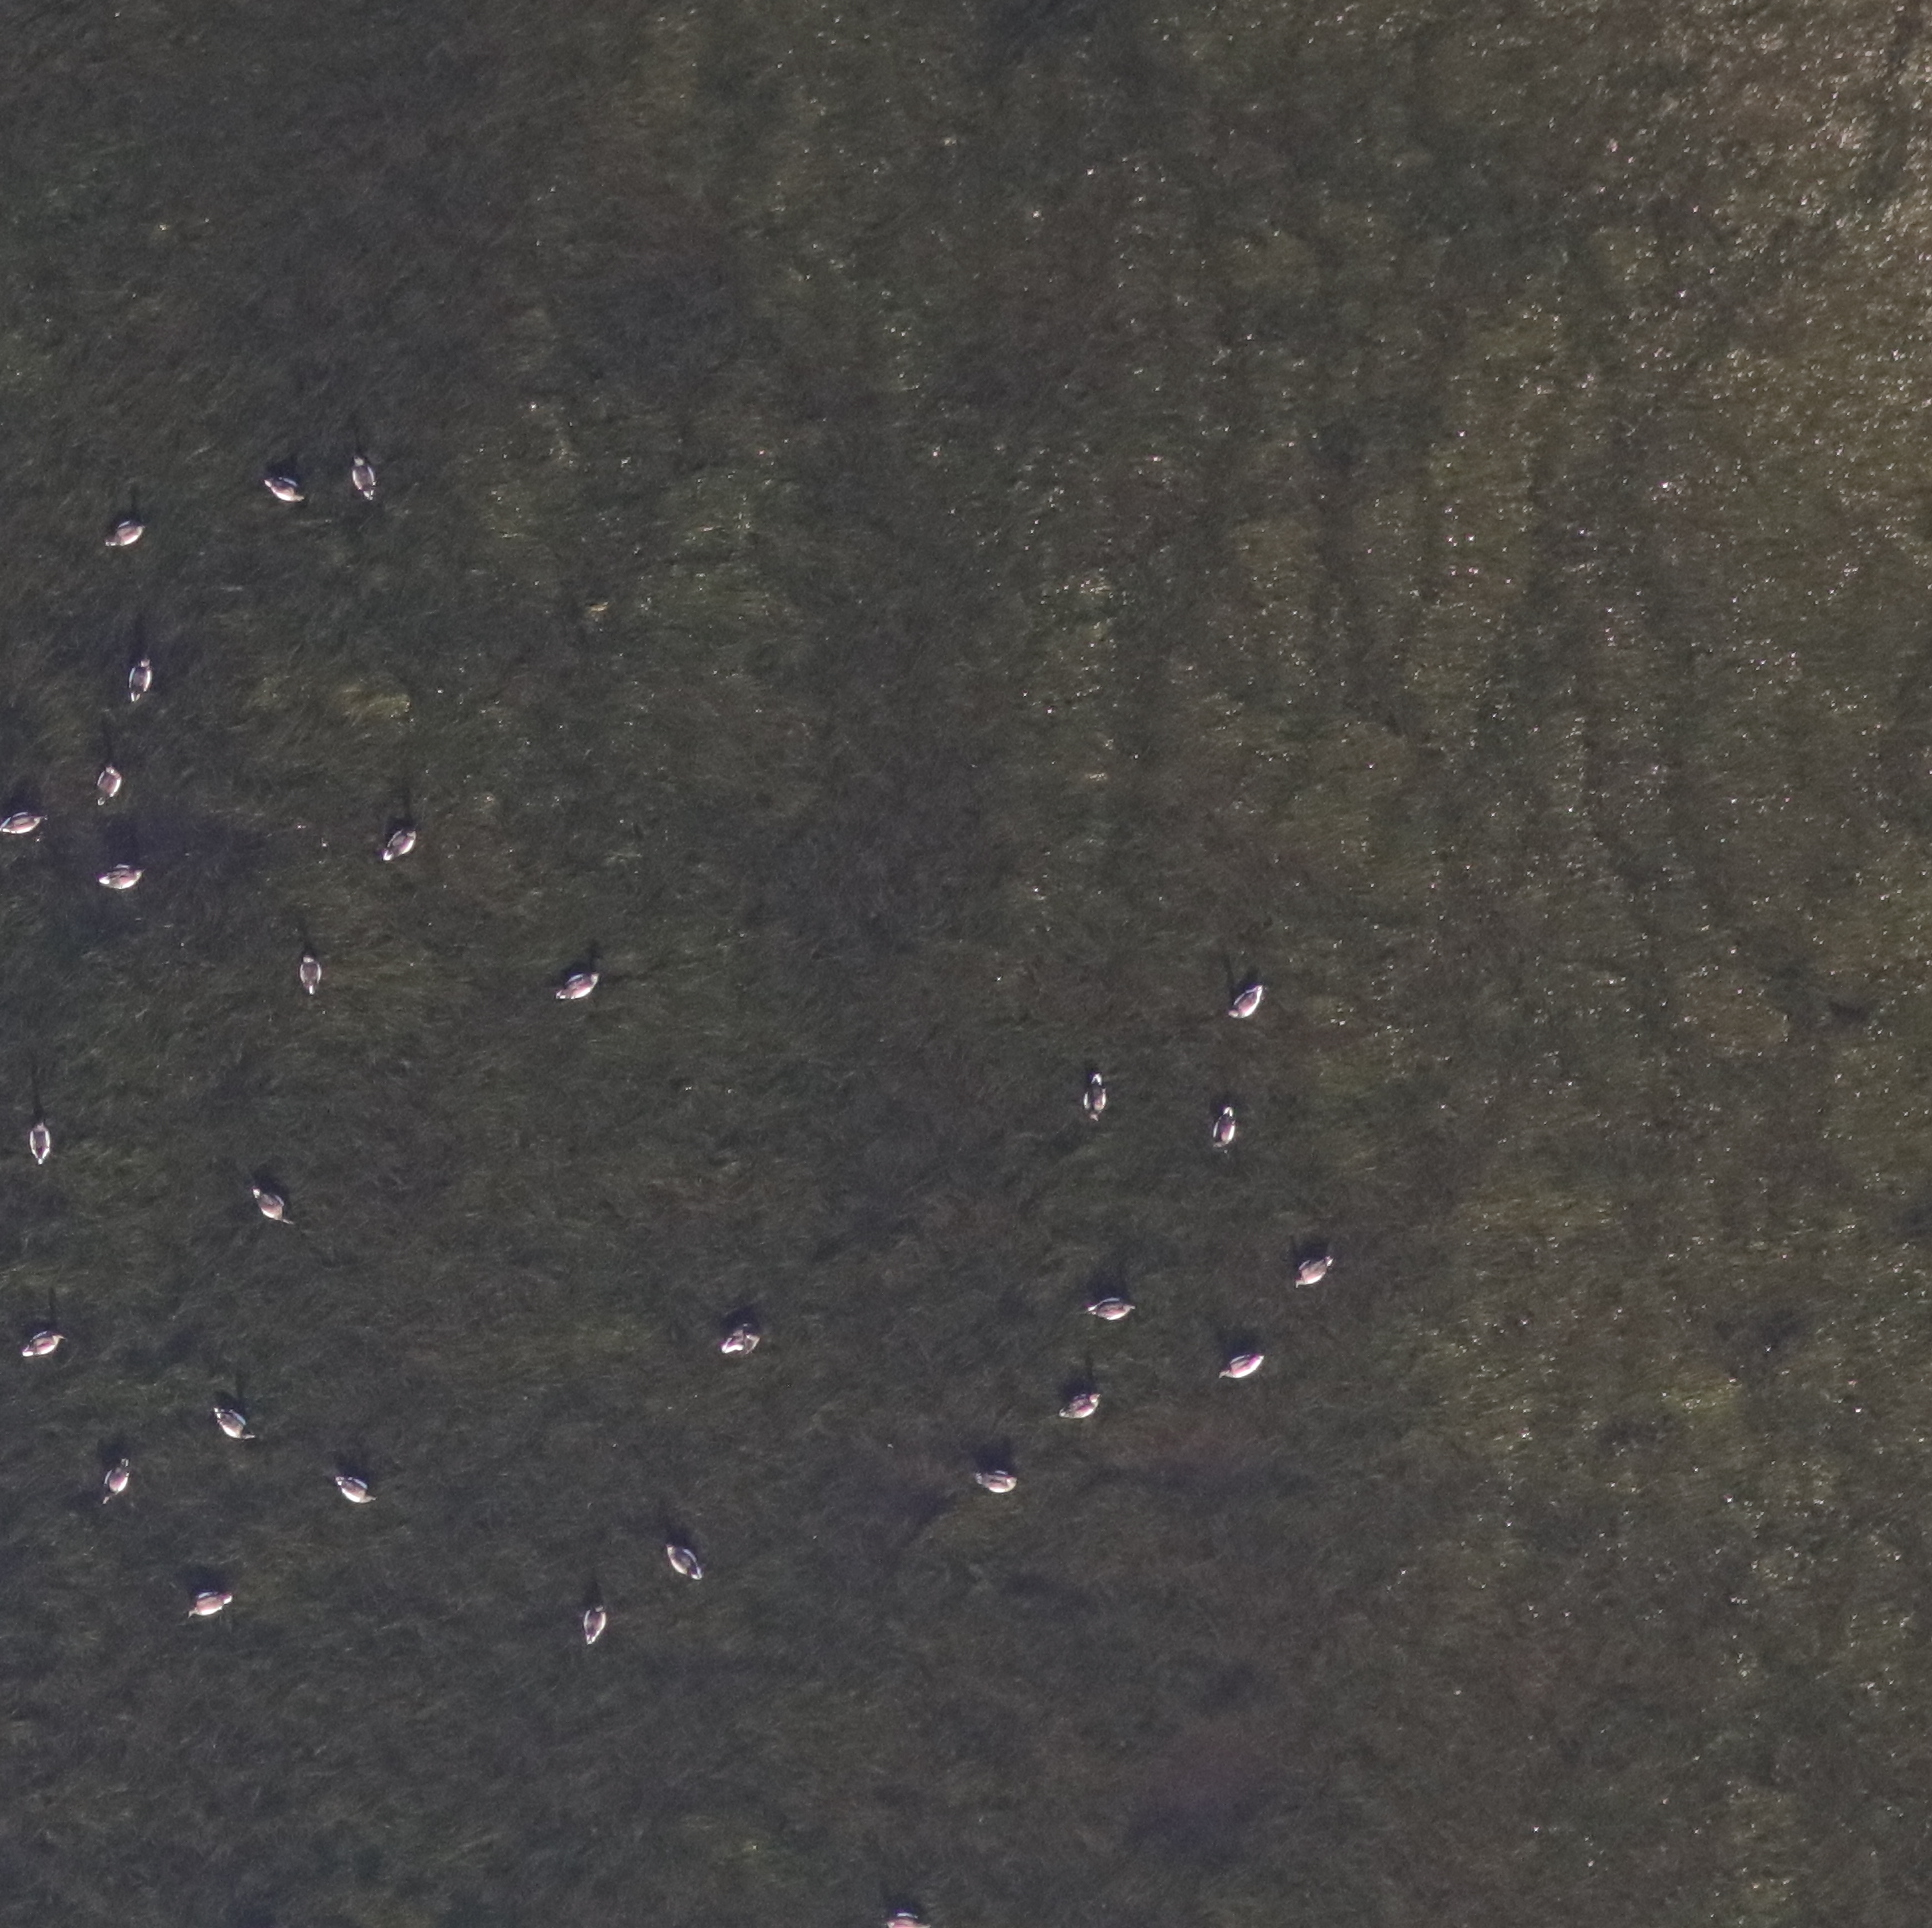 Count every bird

28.